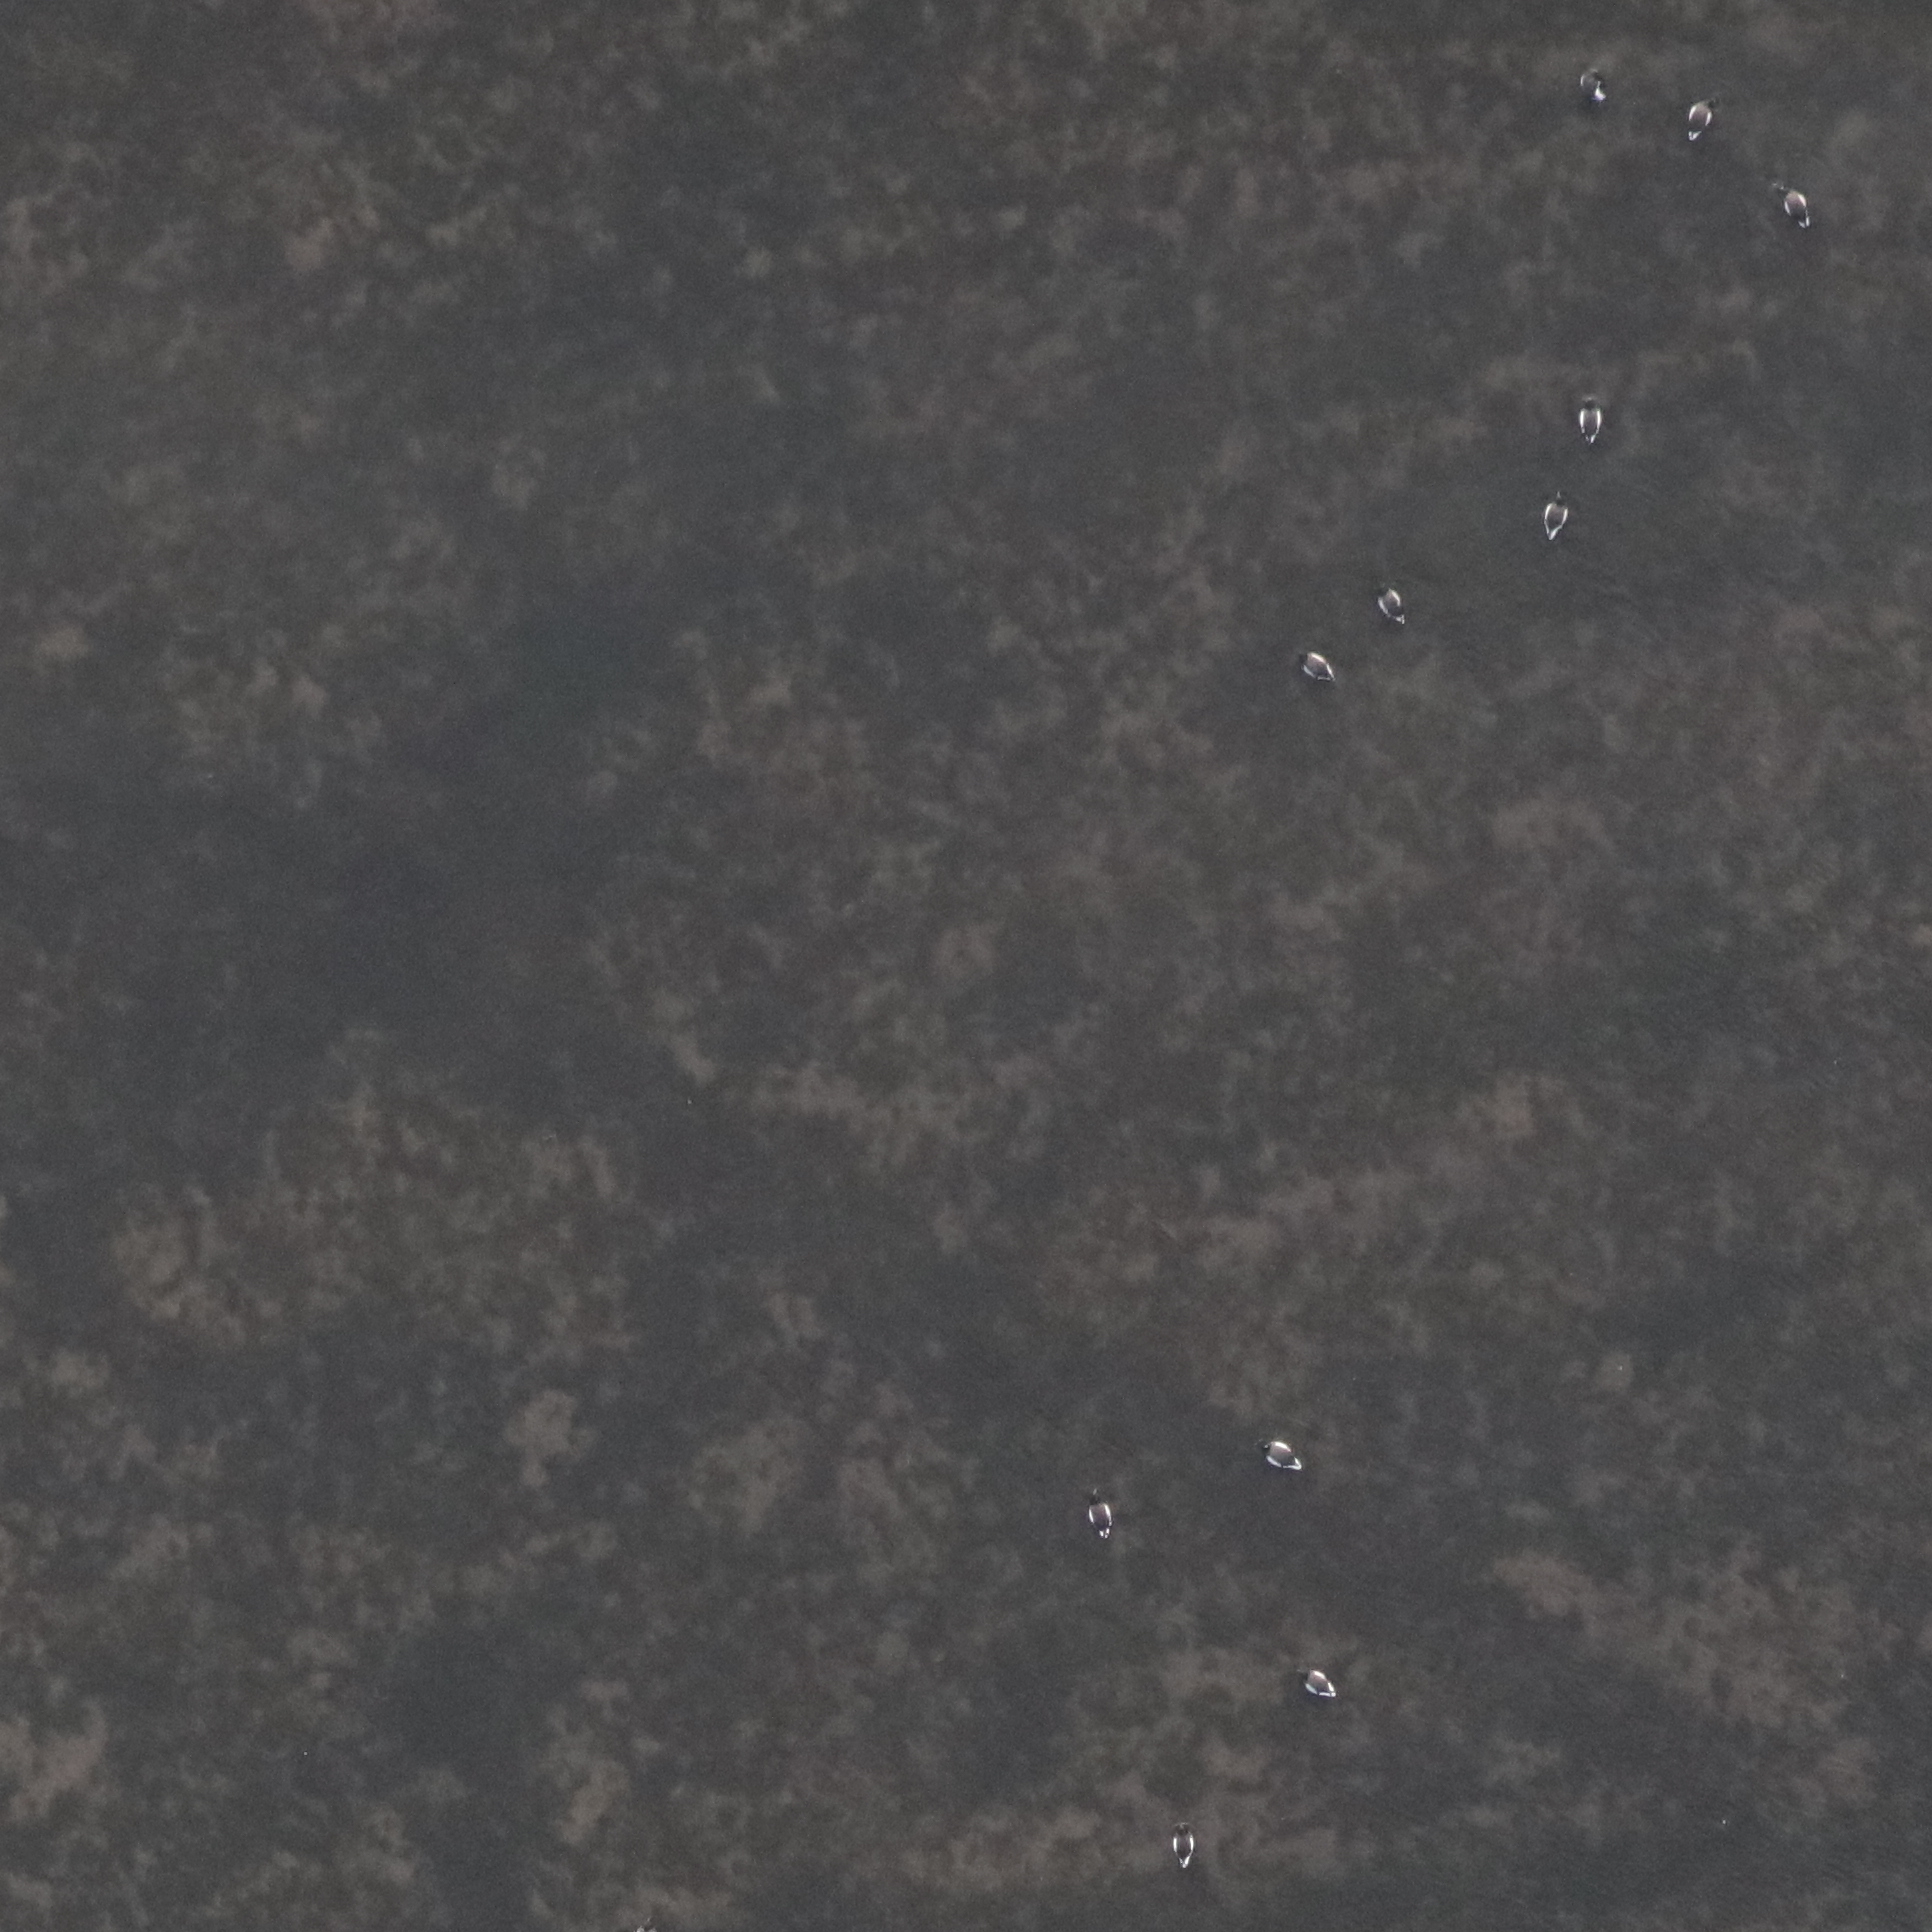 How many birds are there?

11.